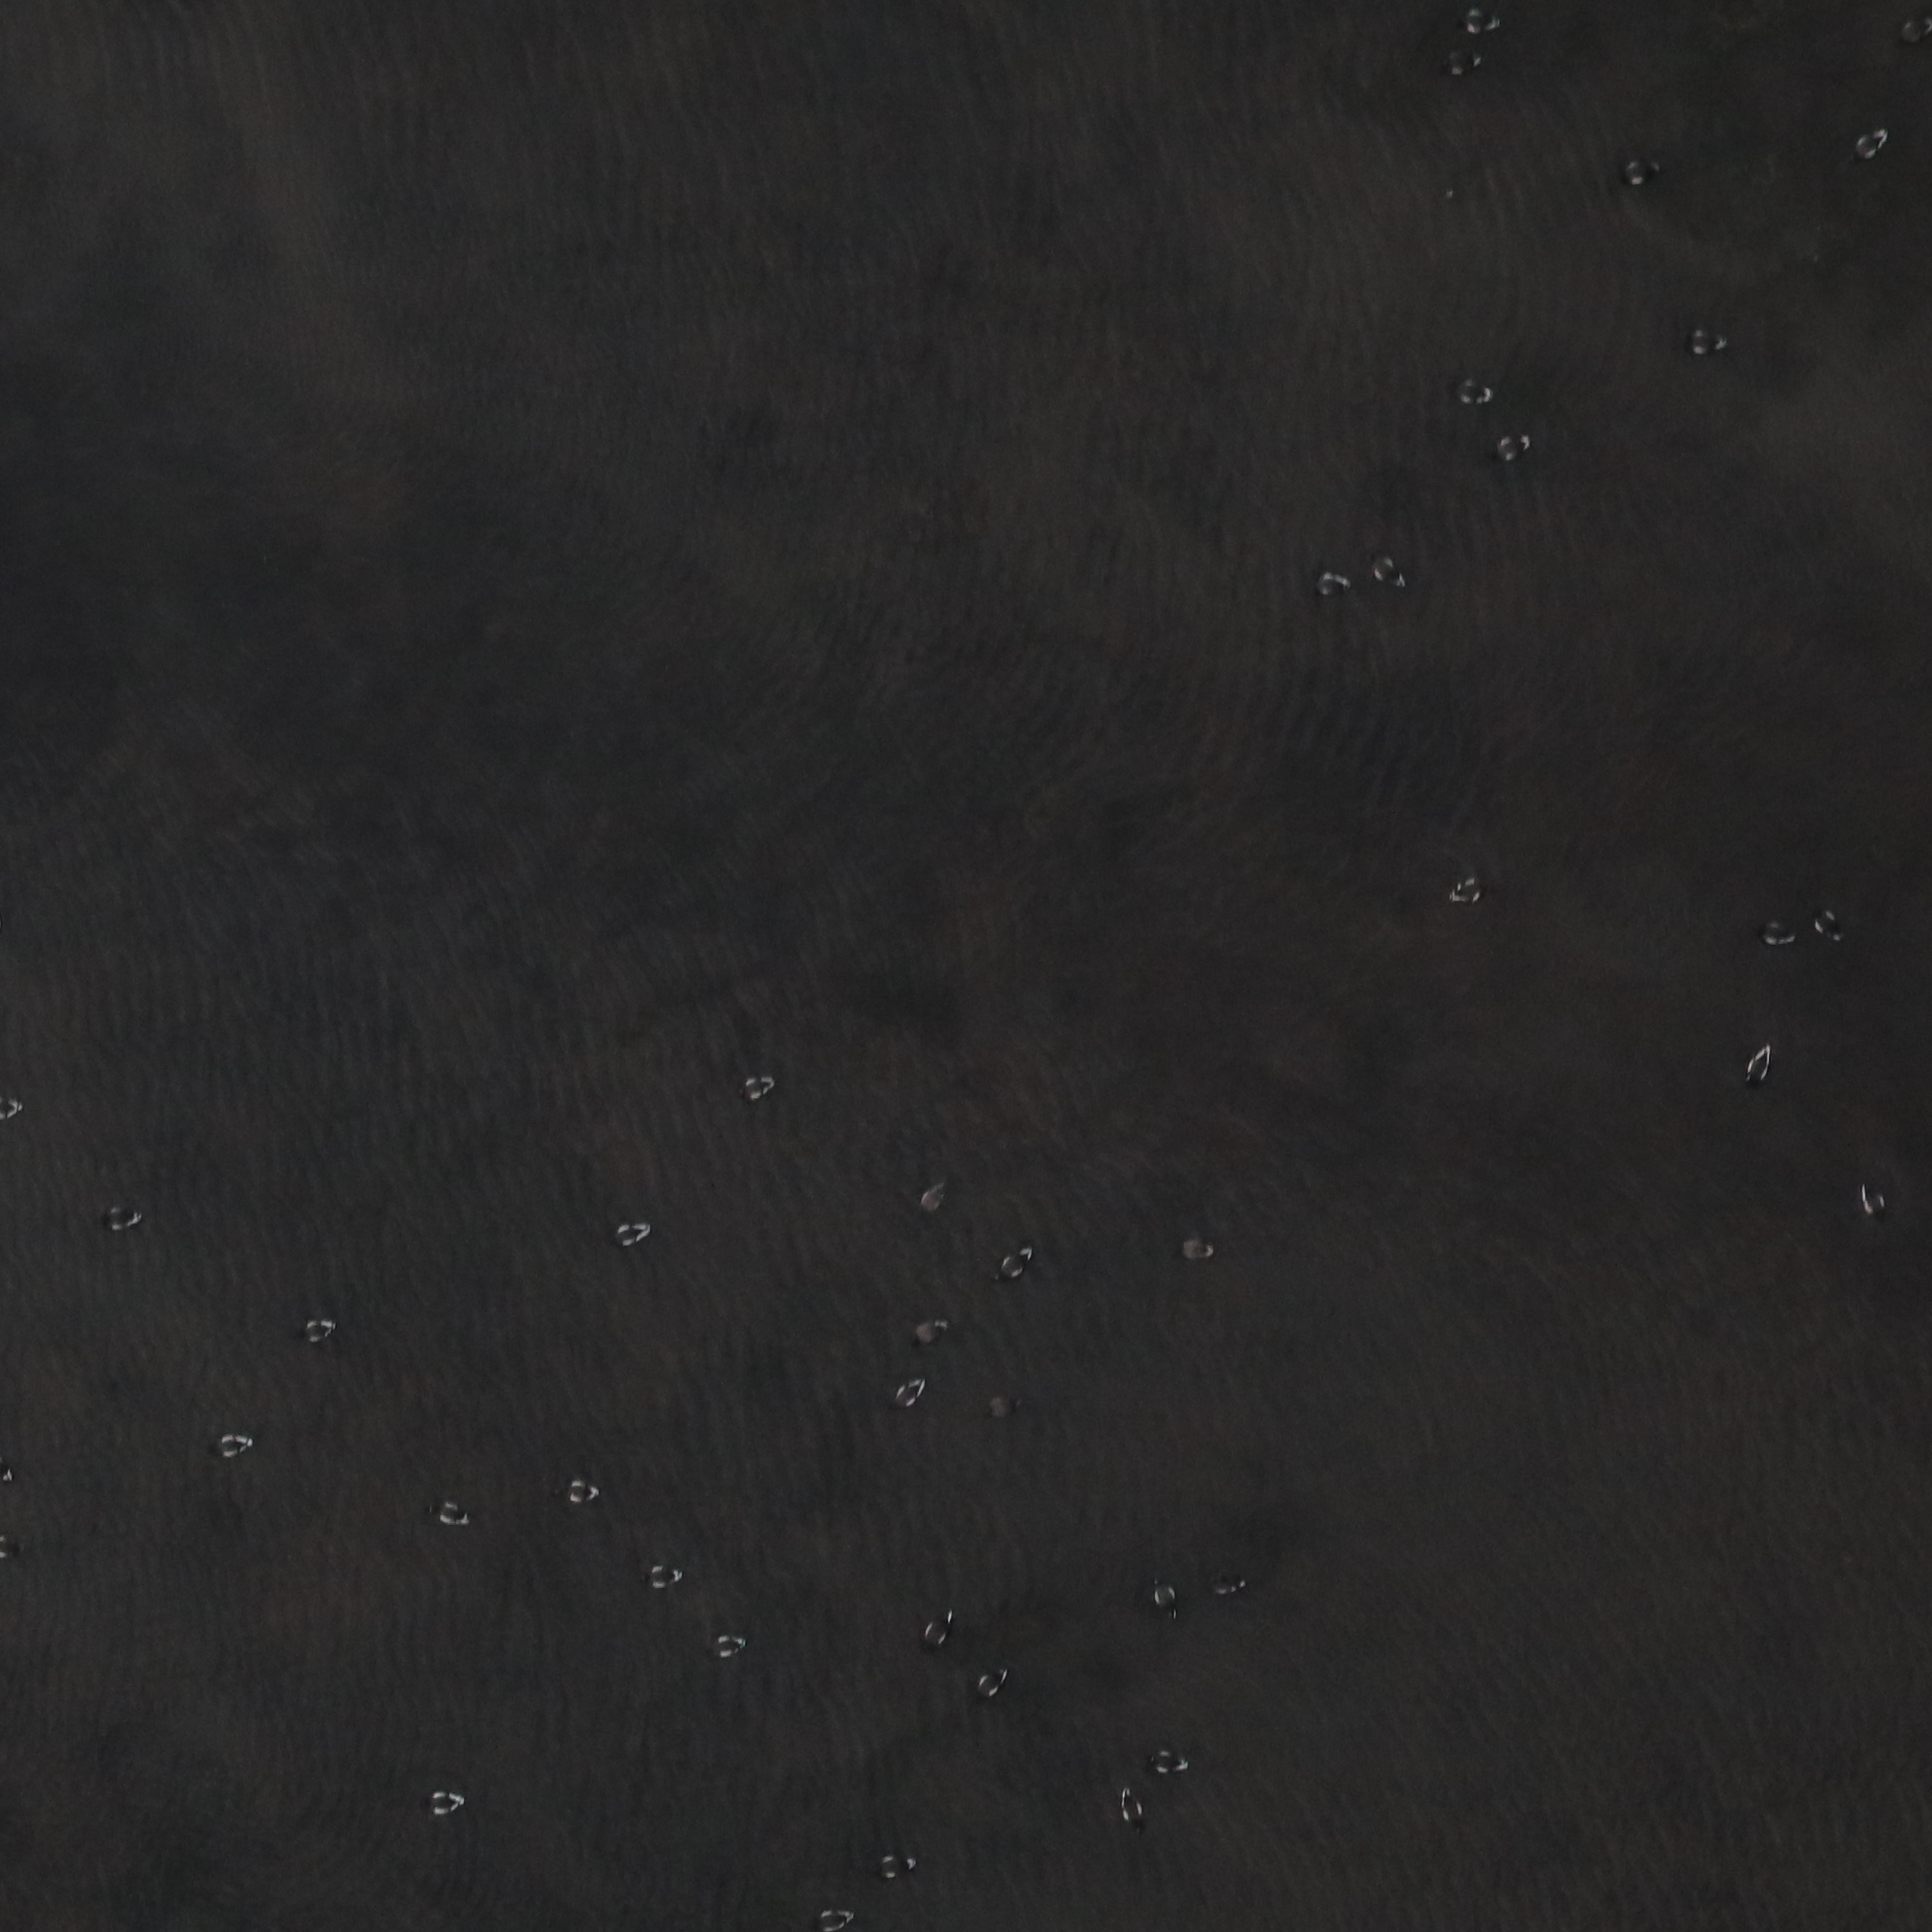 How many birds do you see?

41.